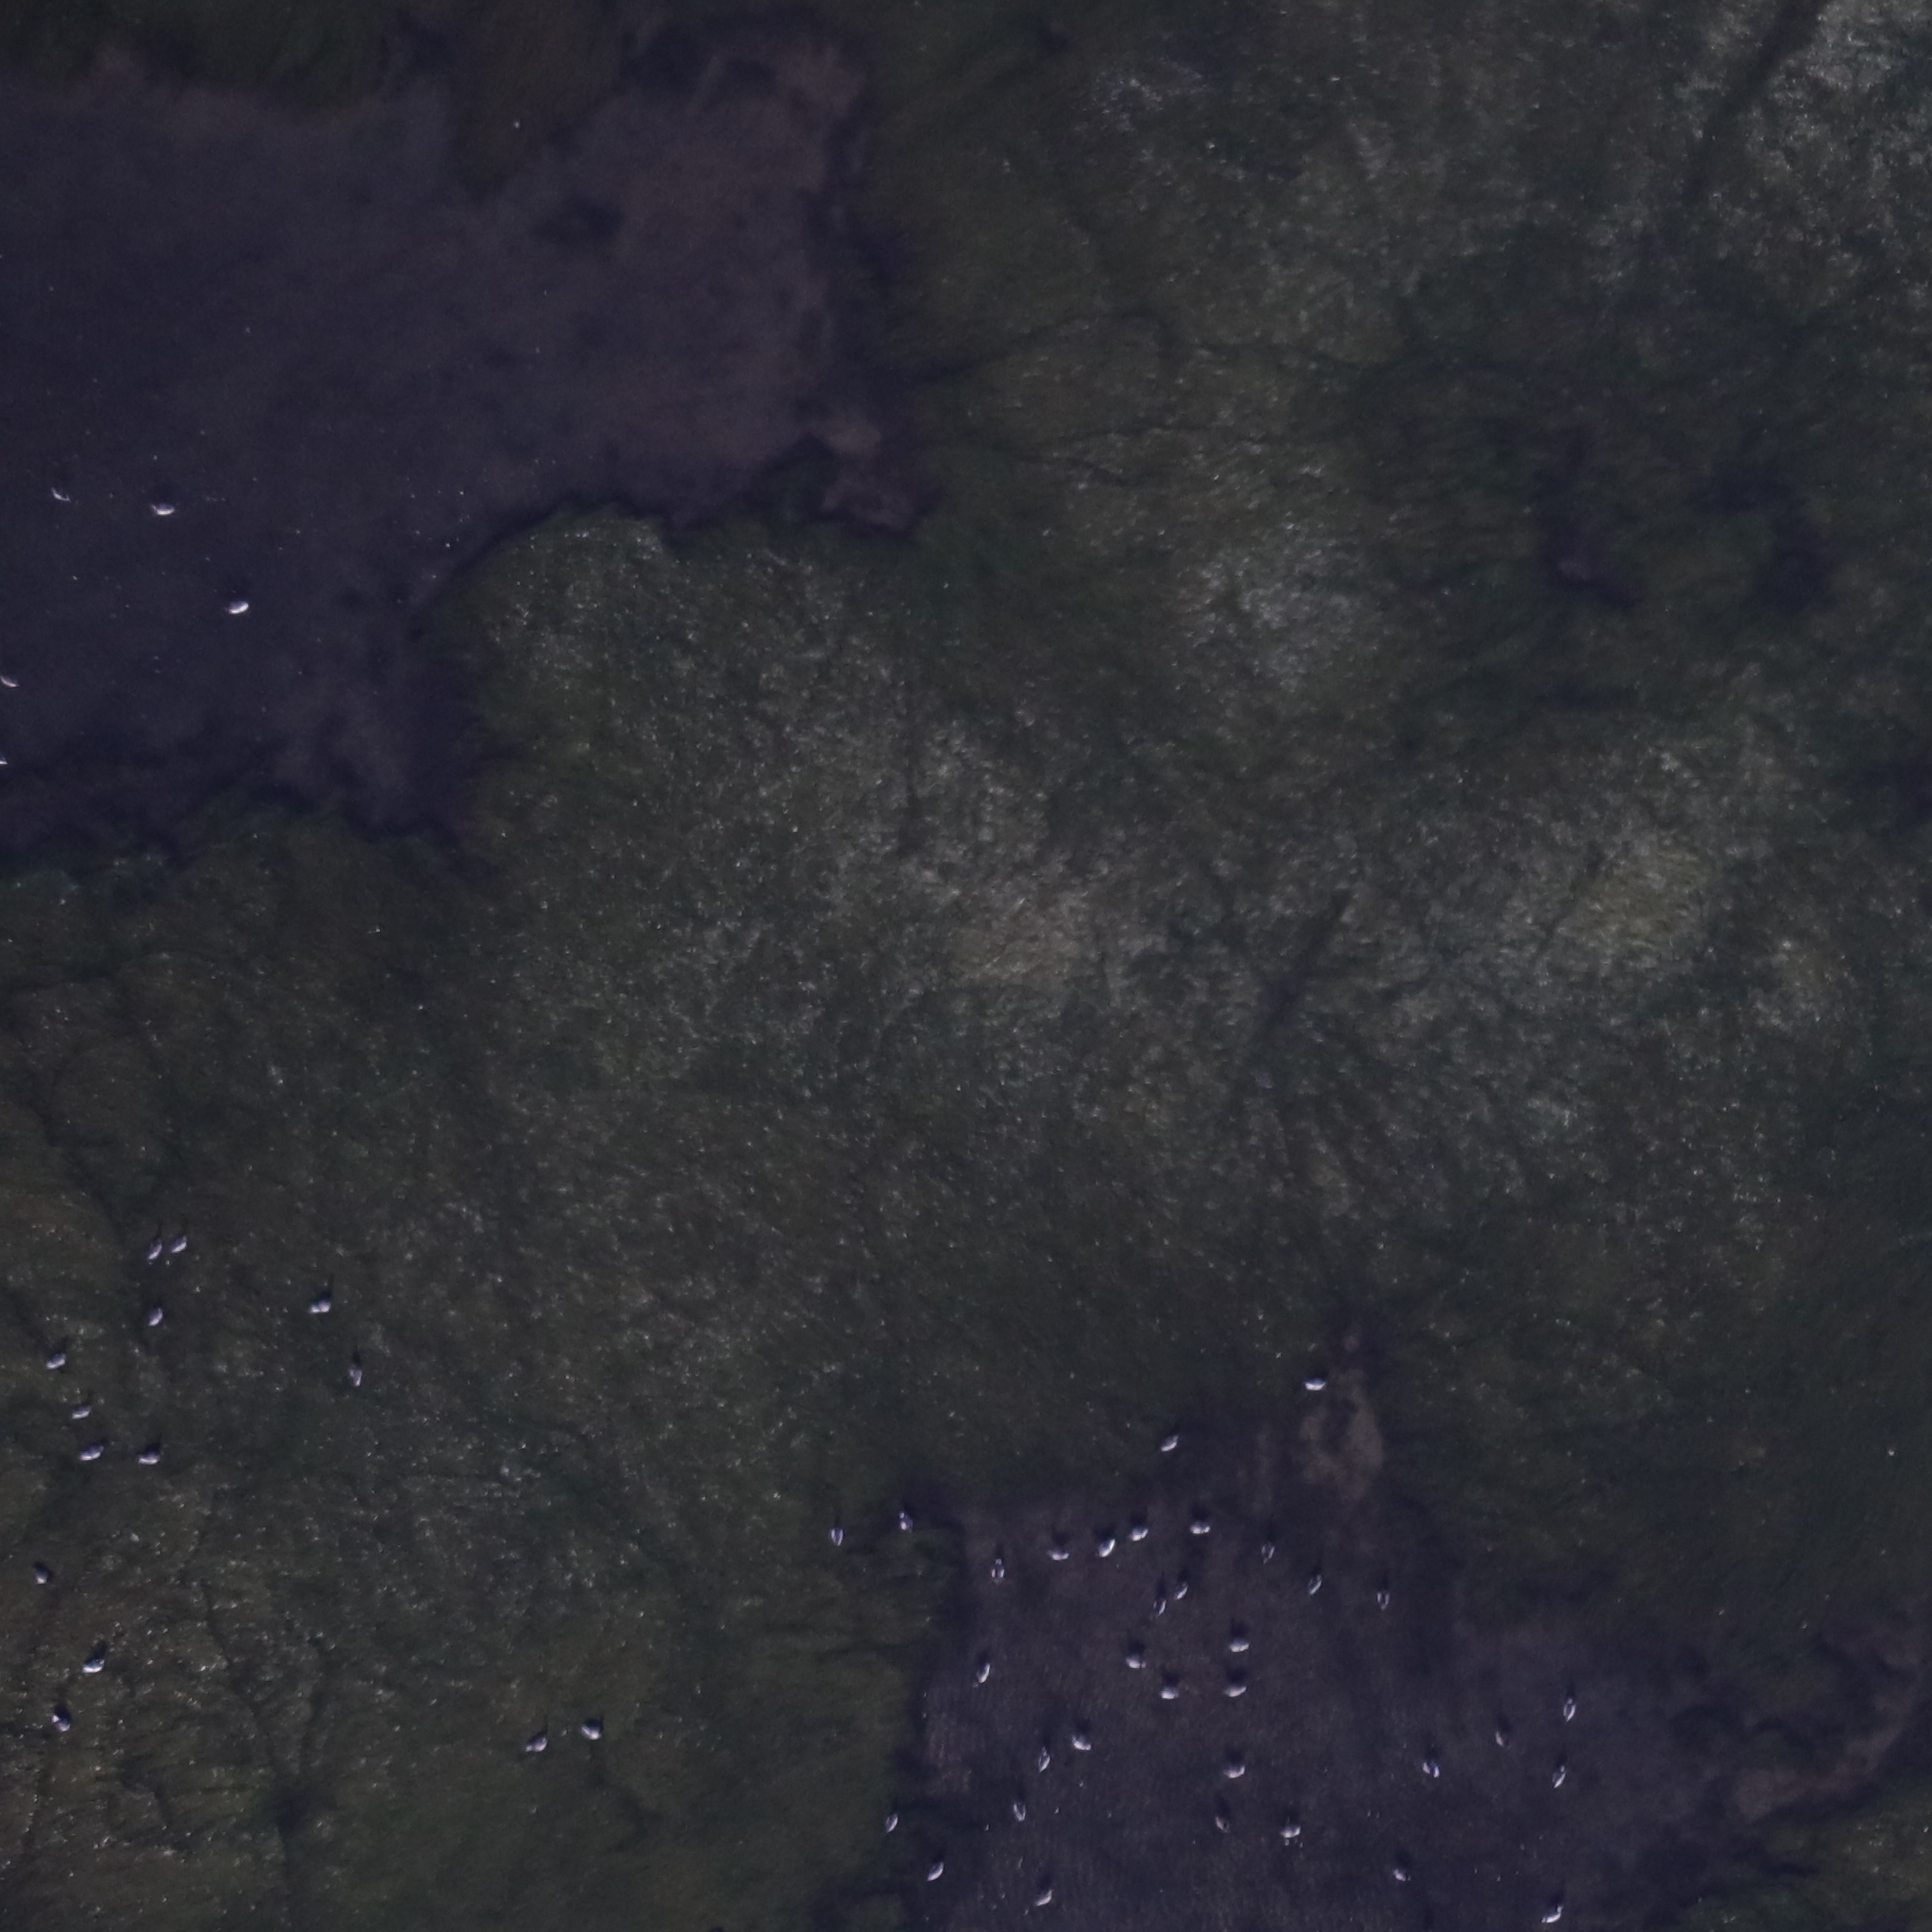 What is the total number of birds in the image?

52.